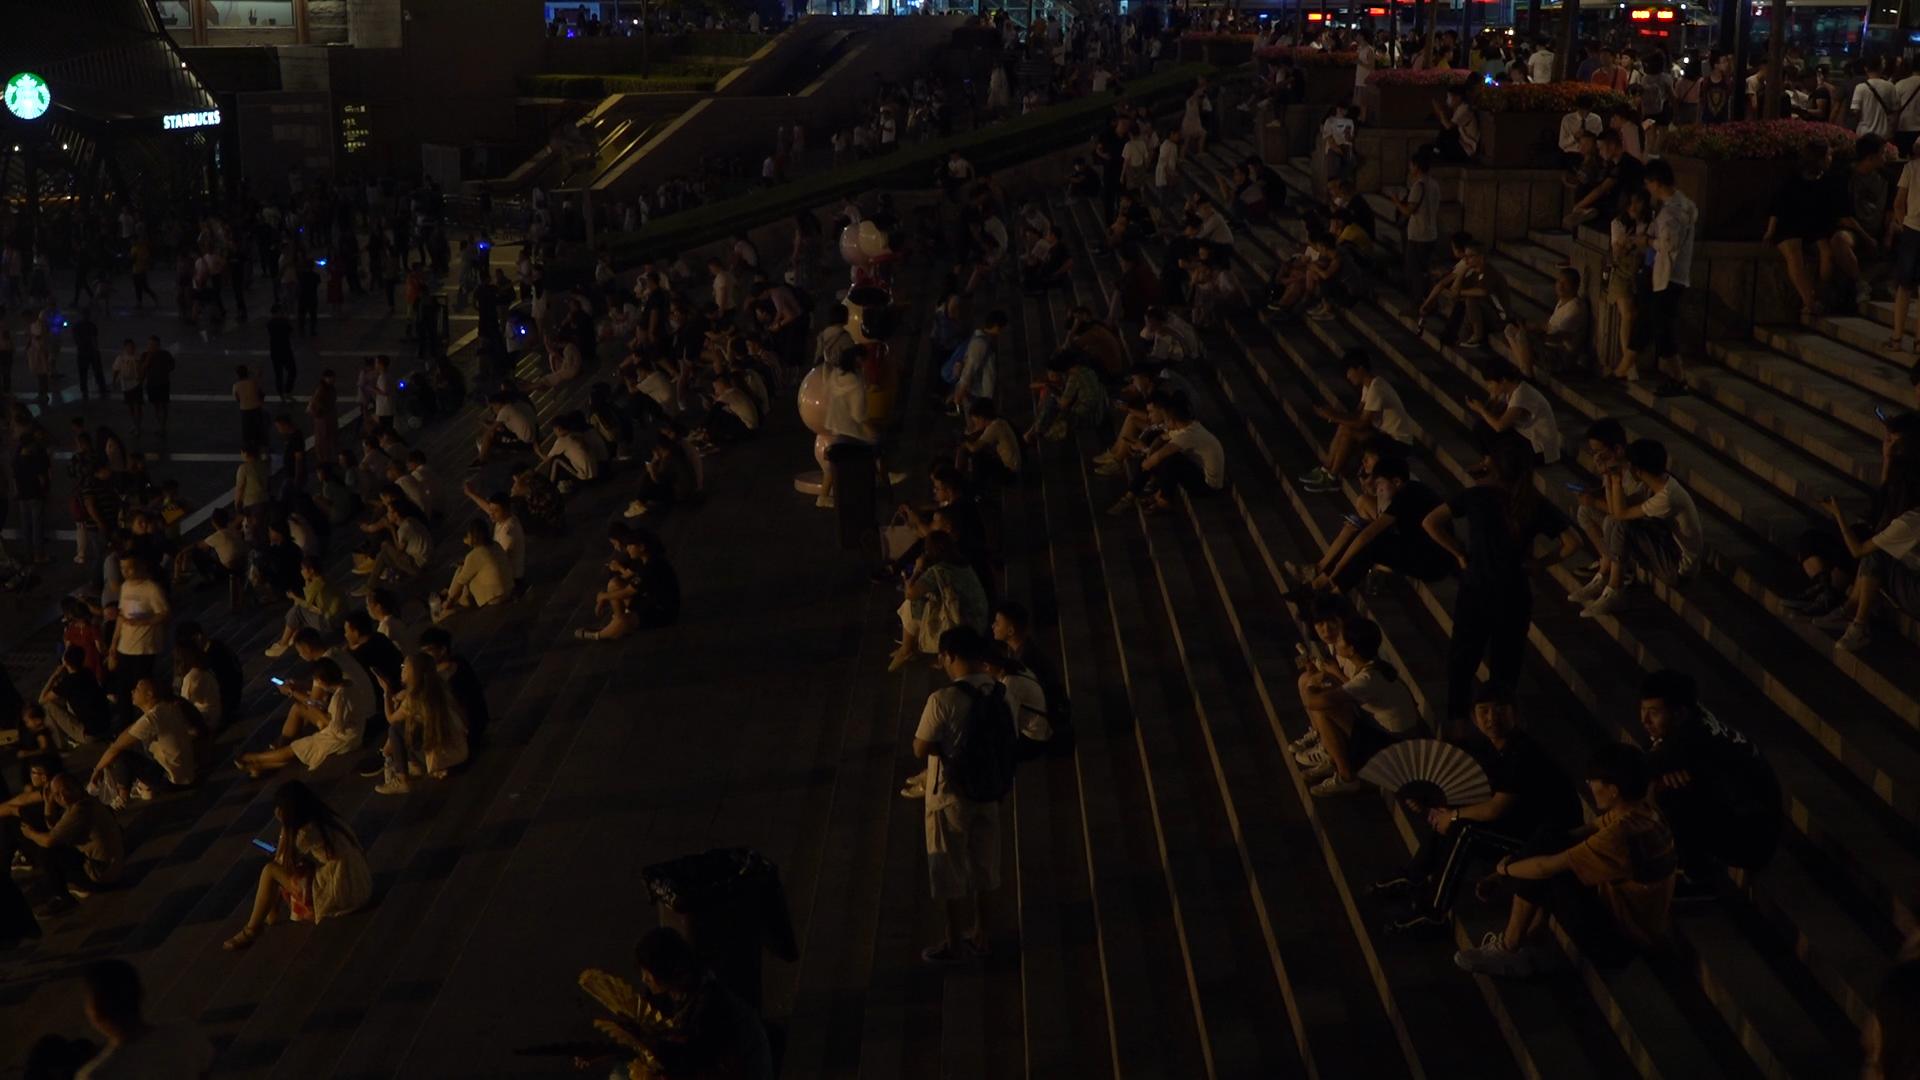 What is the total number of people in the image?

332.